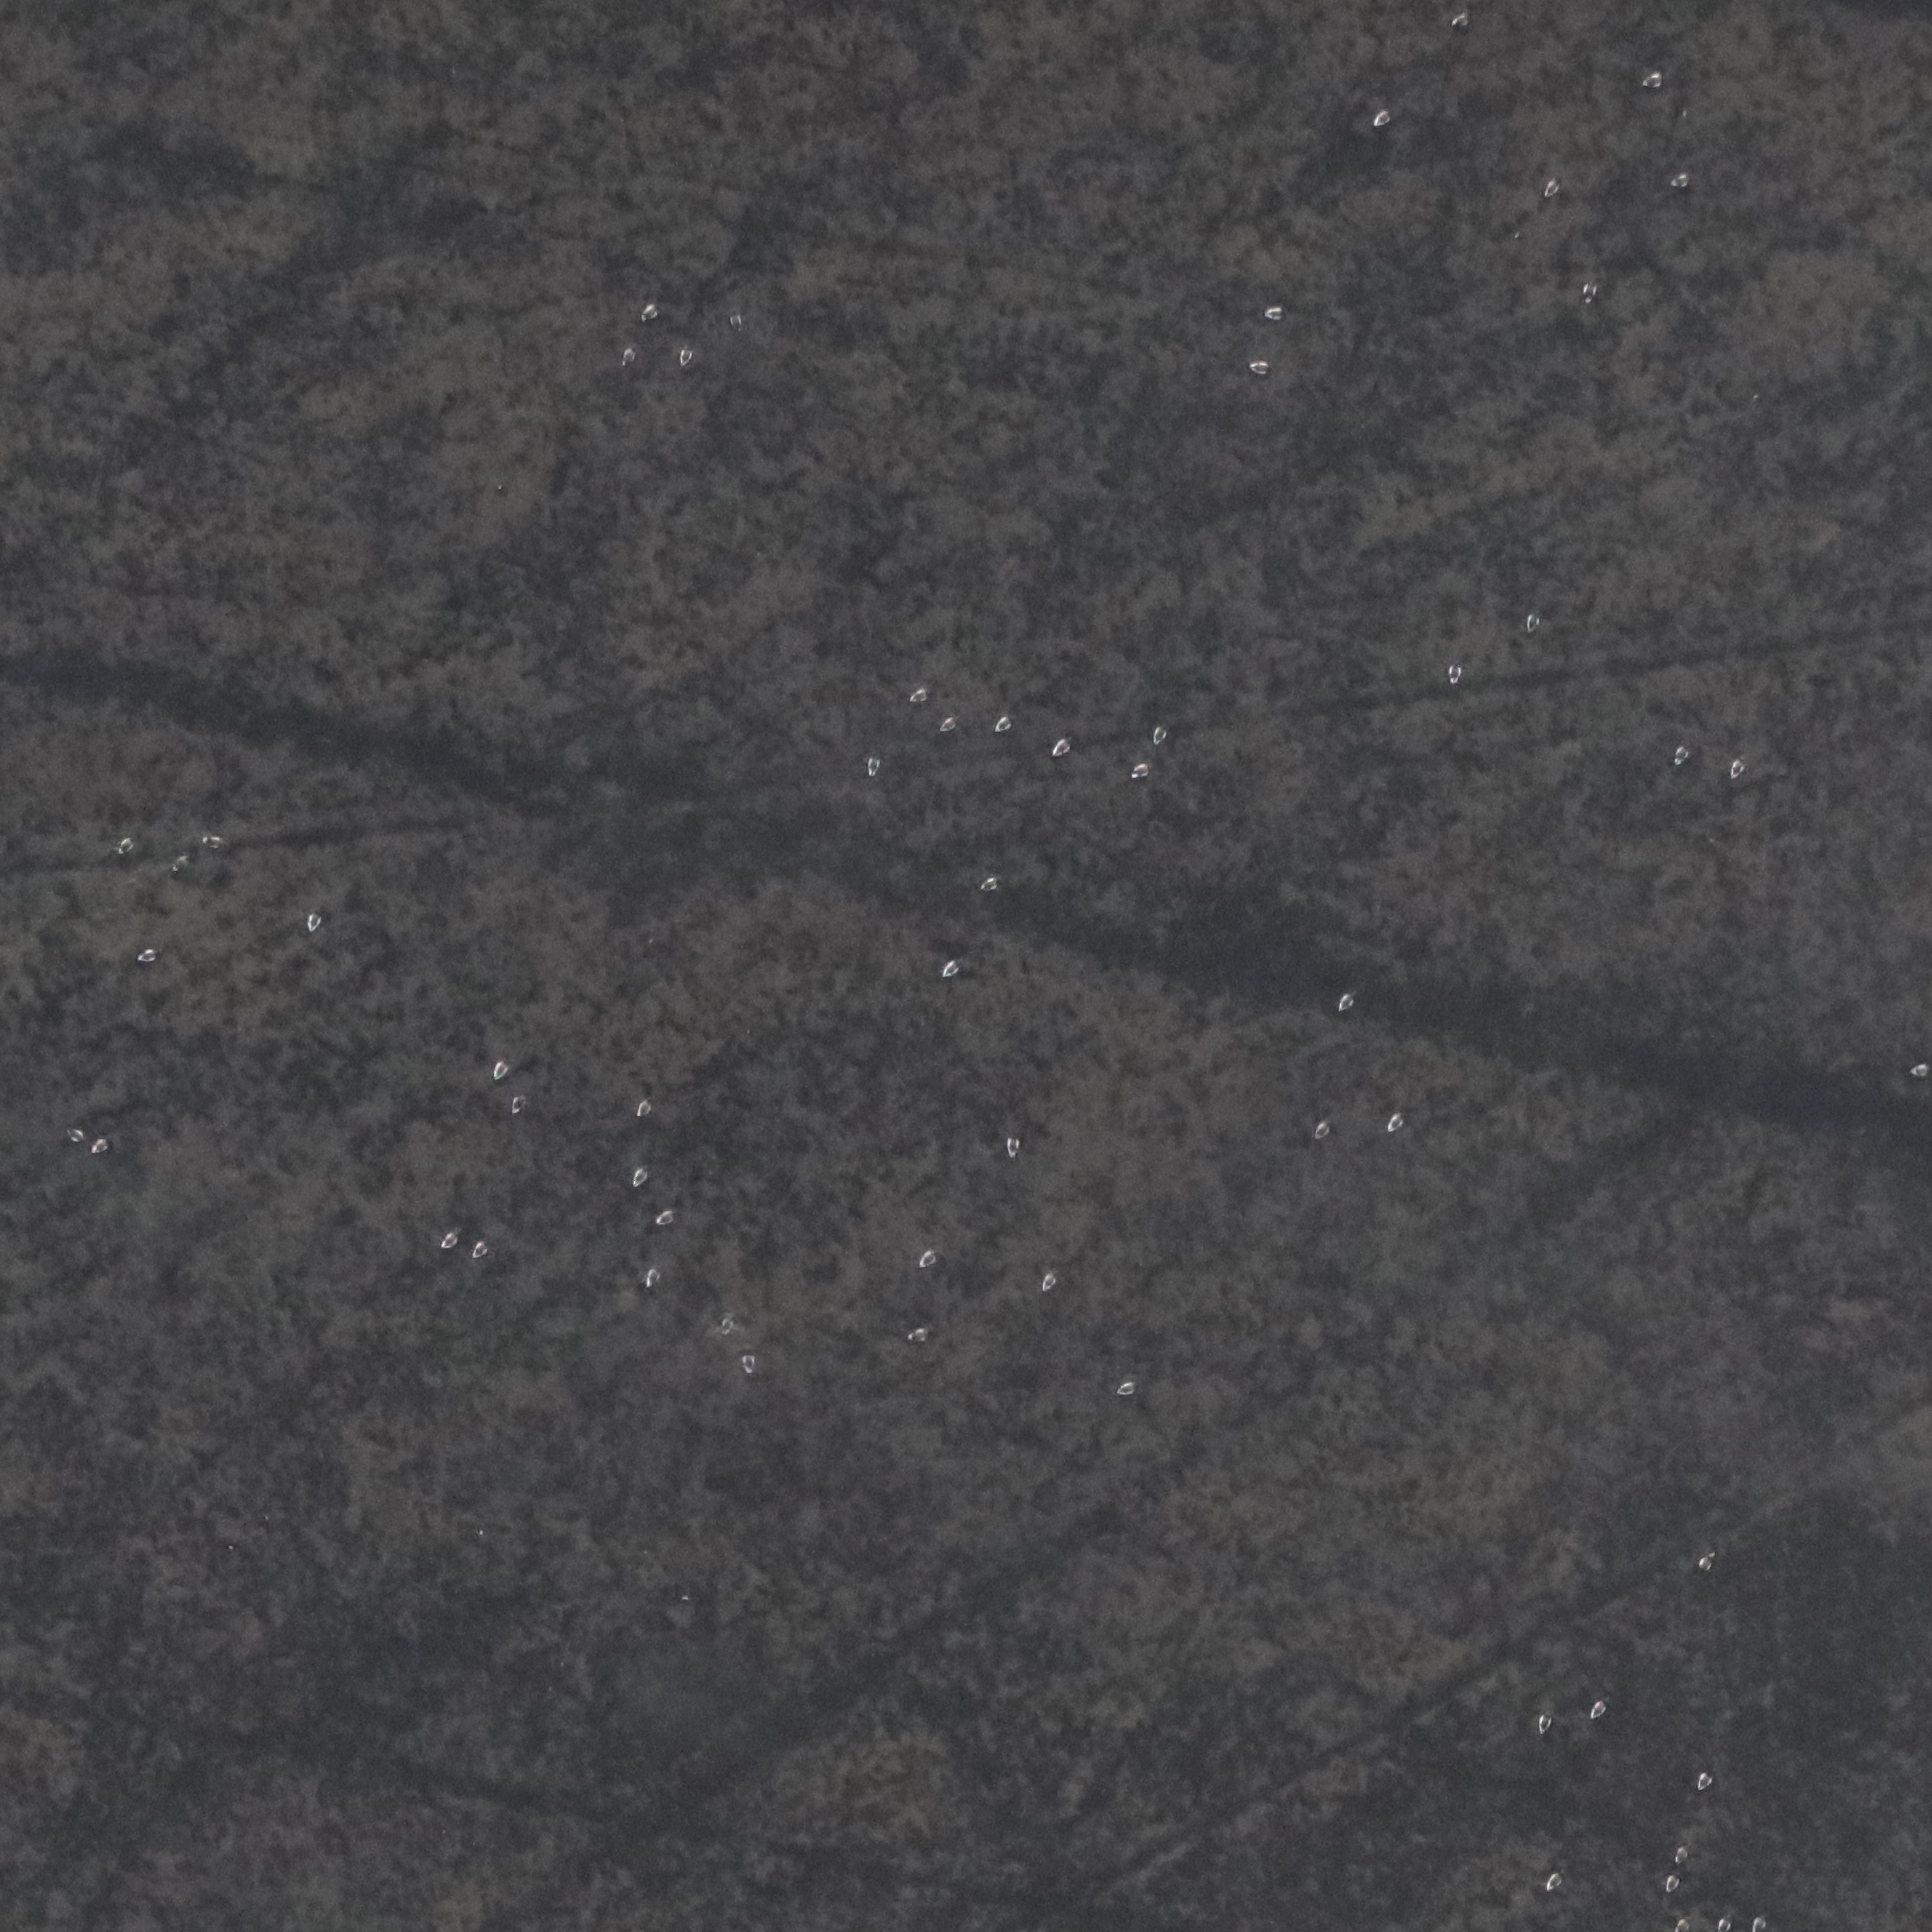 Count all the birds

60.